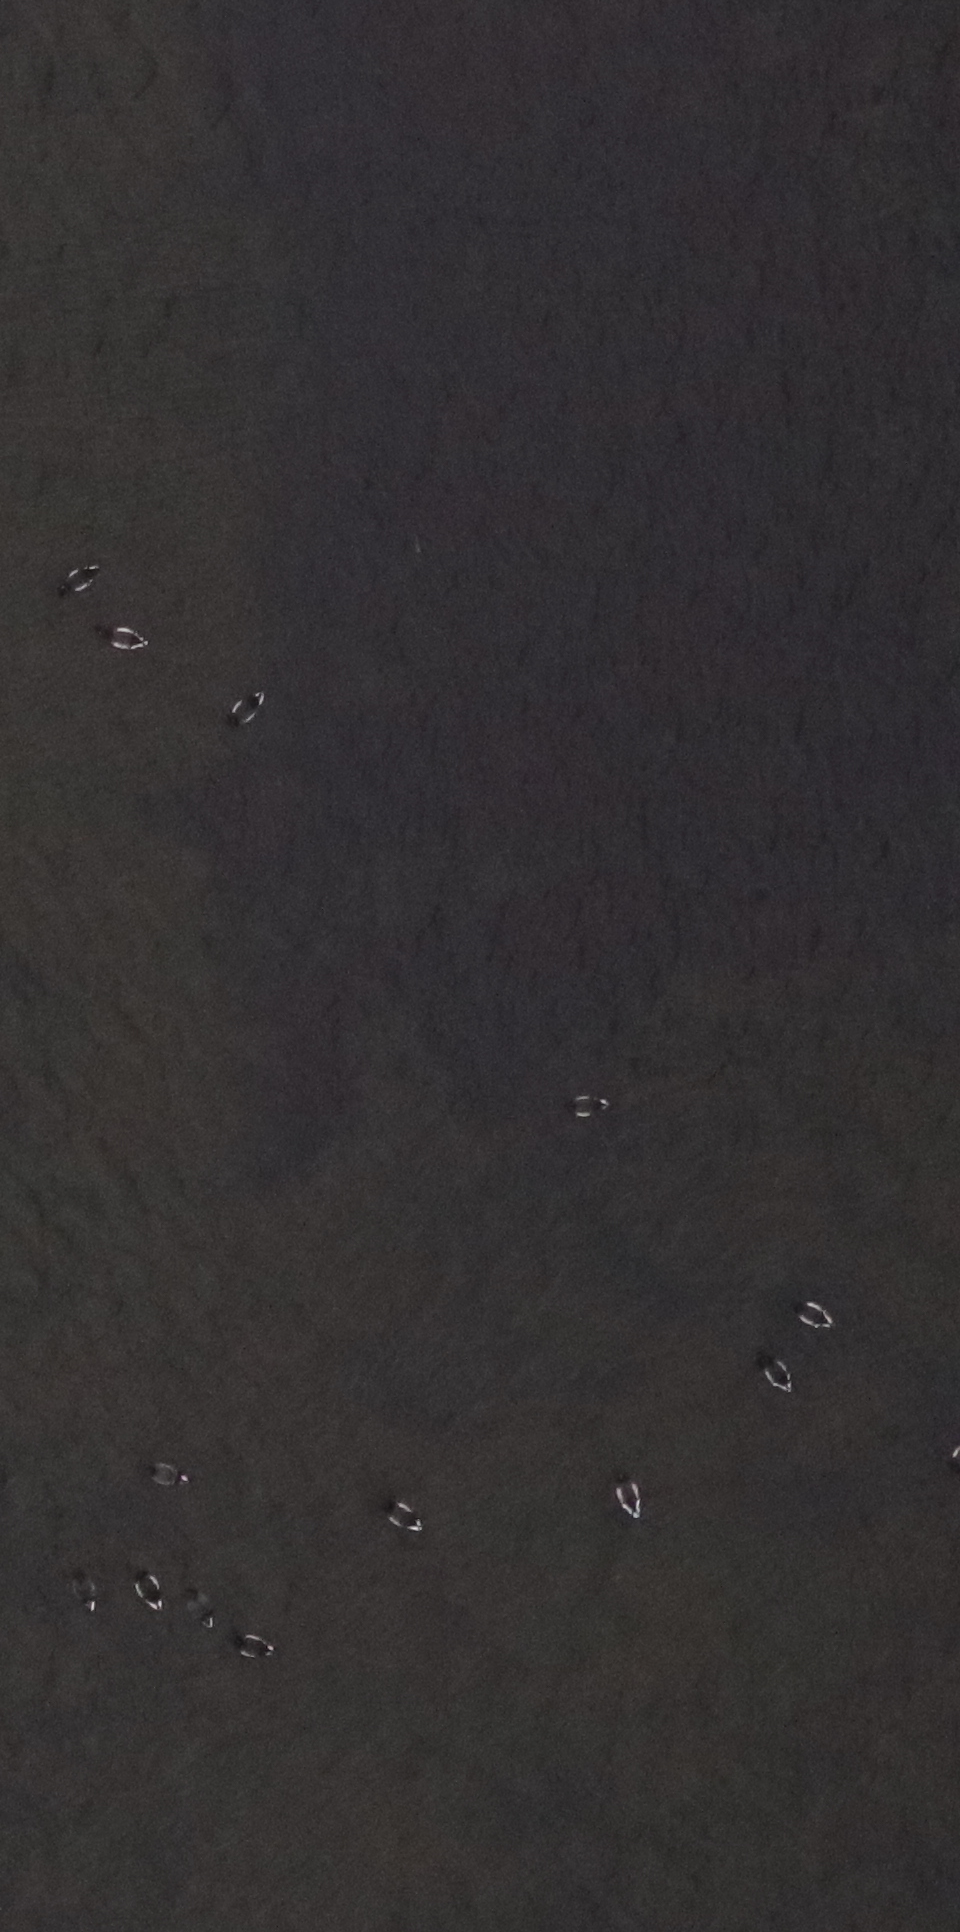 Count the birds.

13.